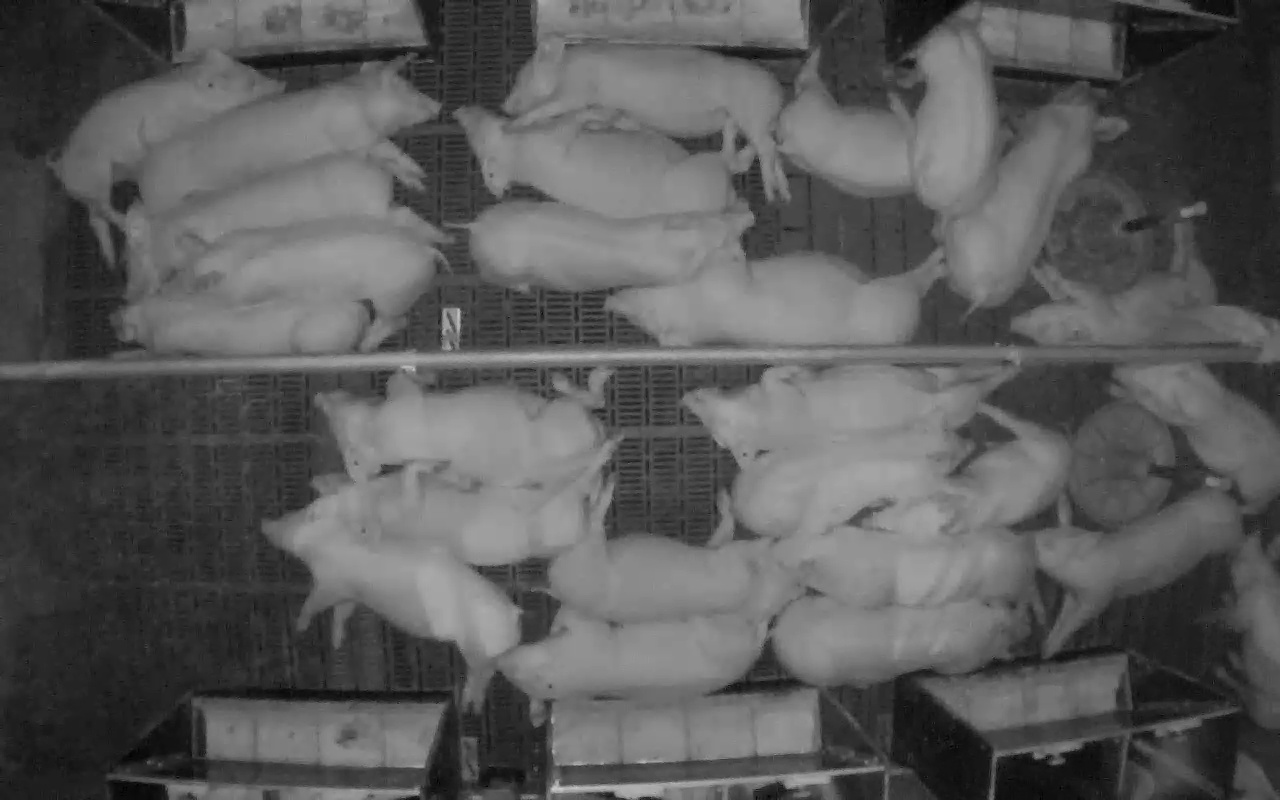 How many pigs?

27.